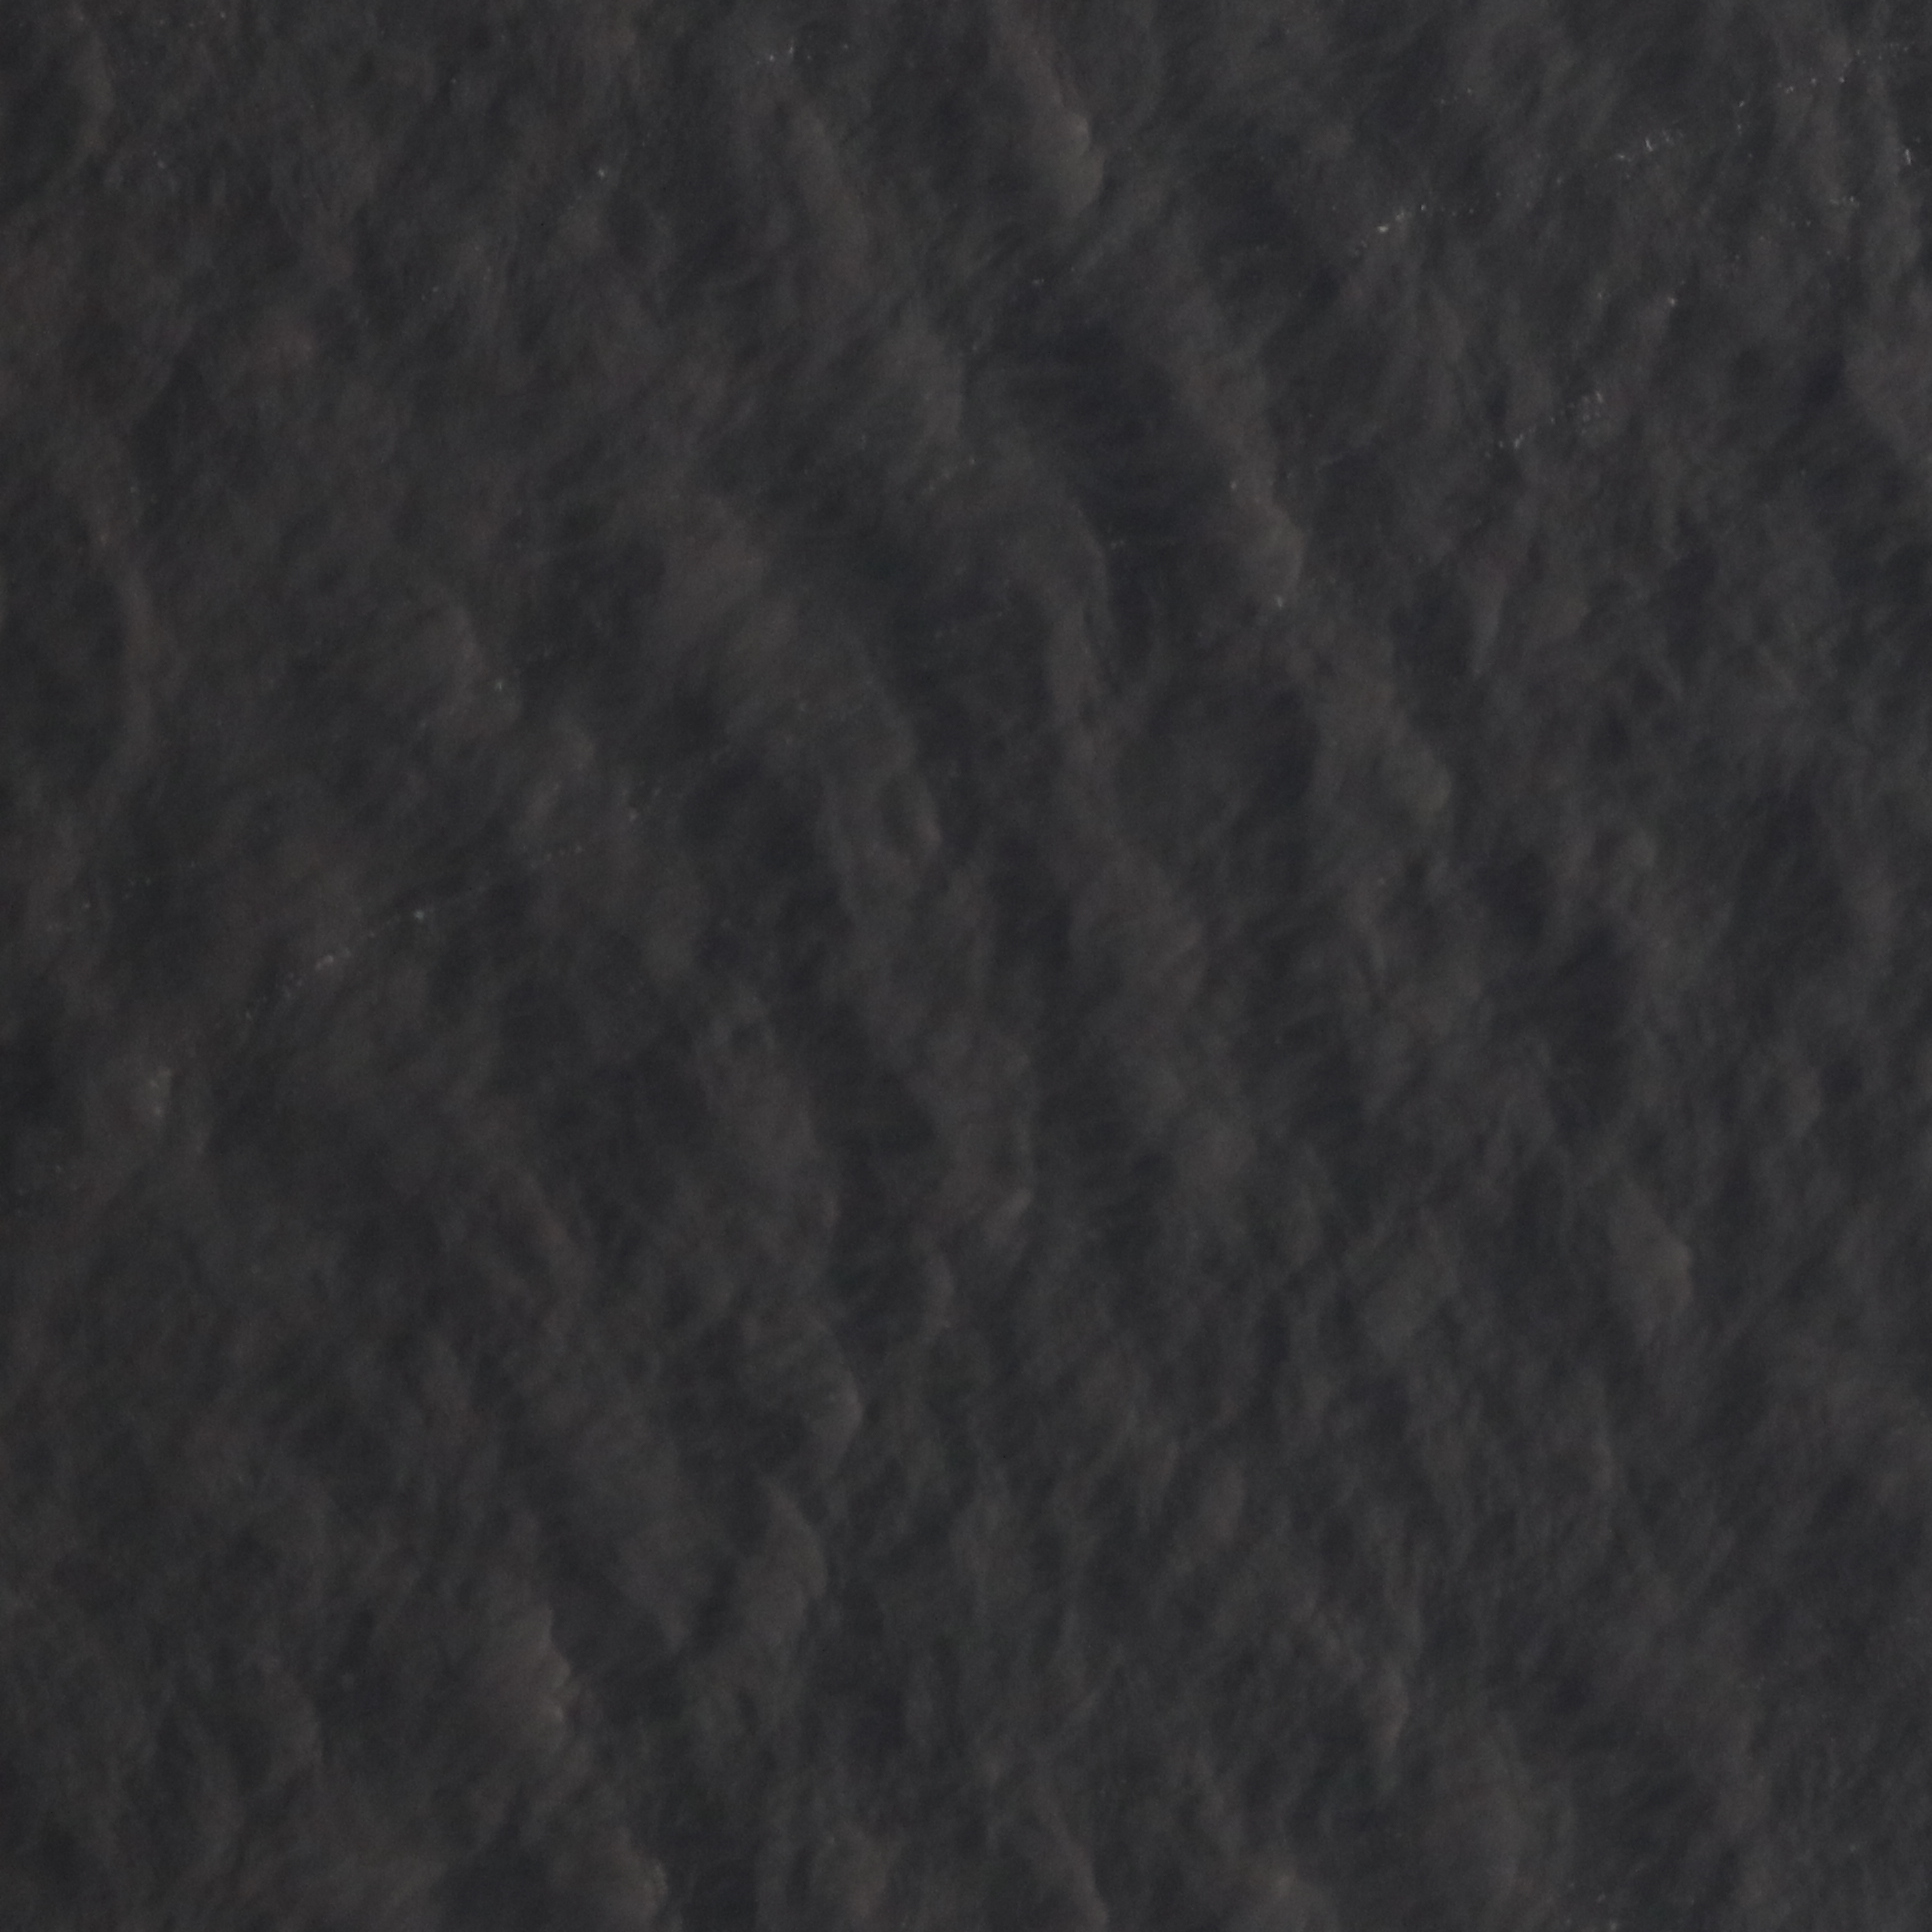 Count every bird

0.